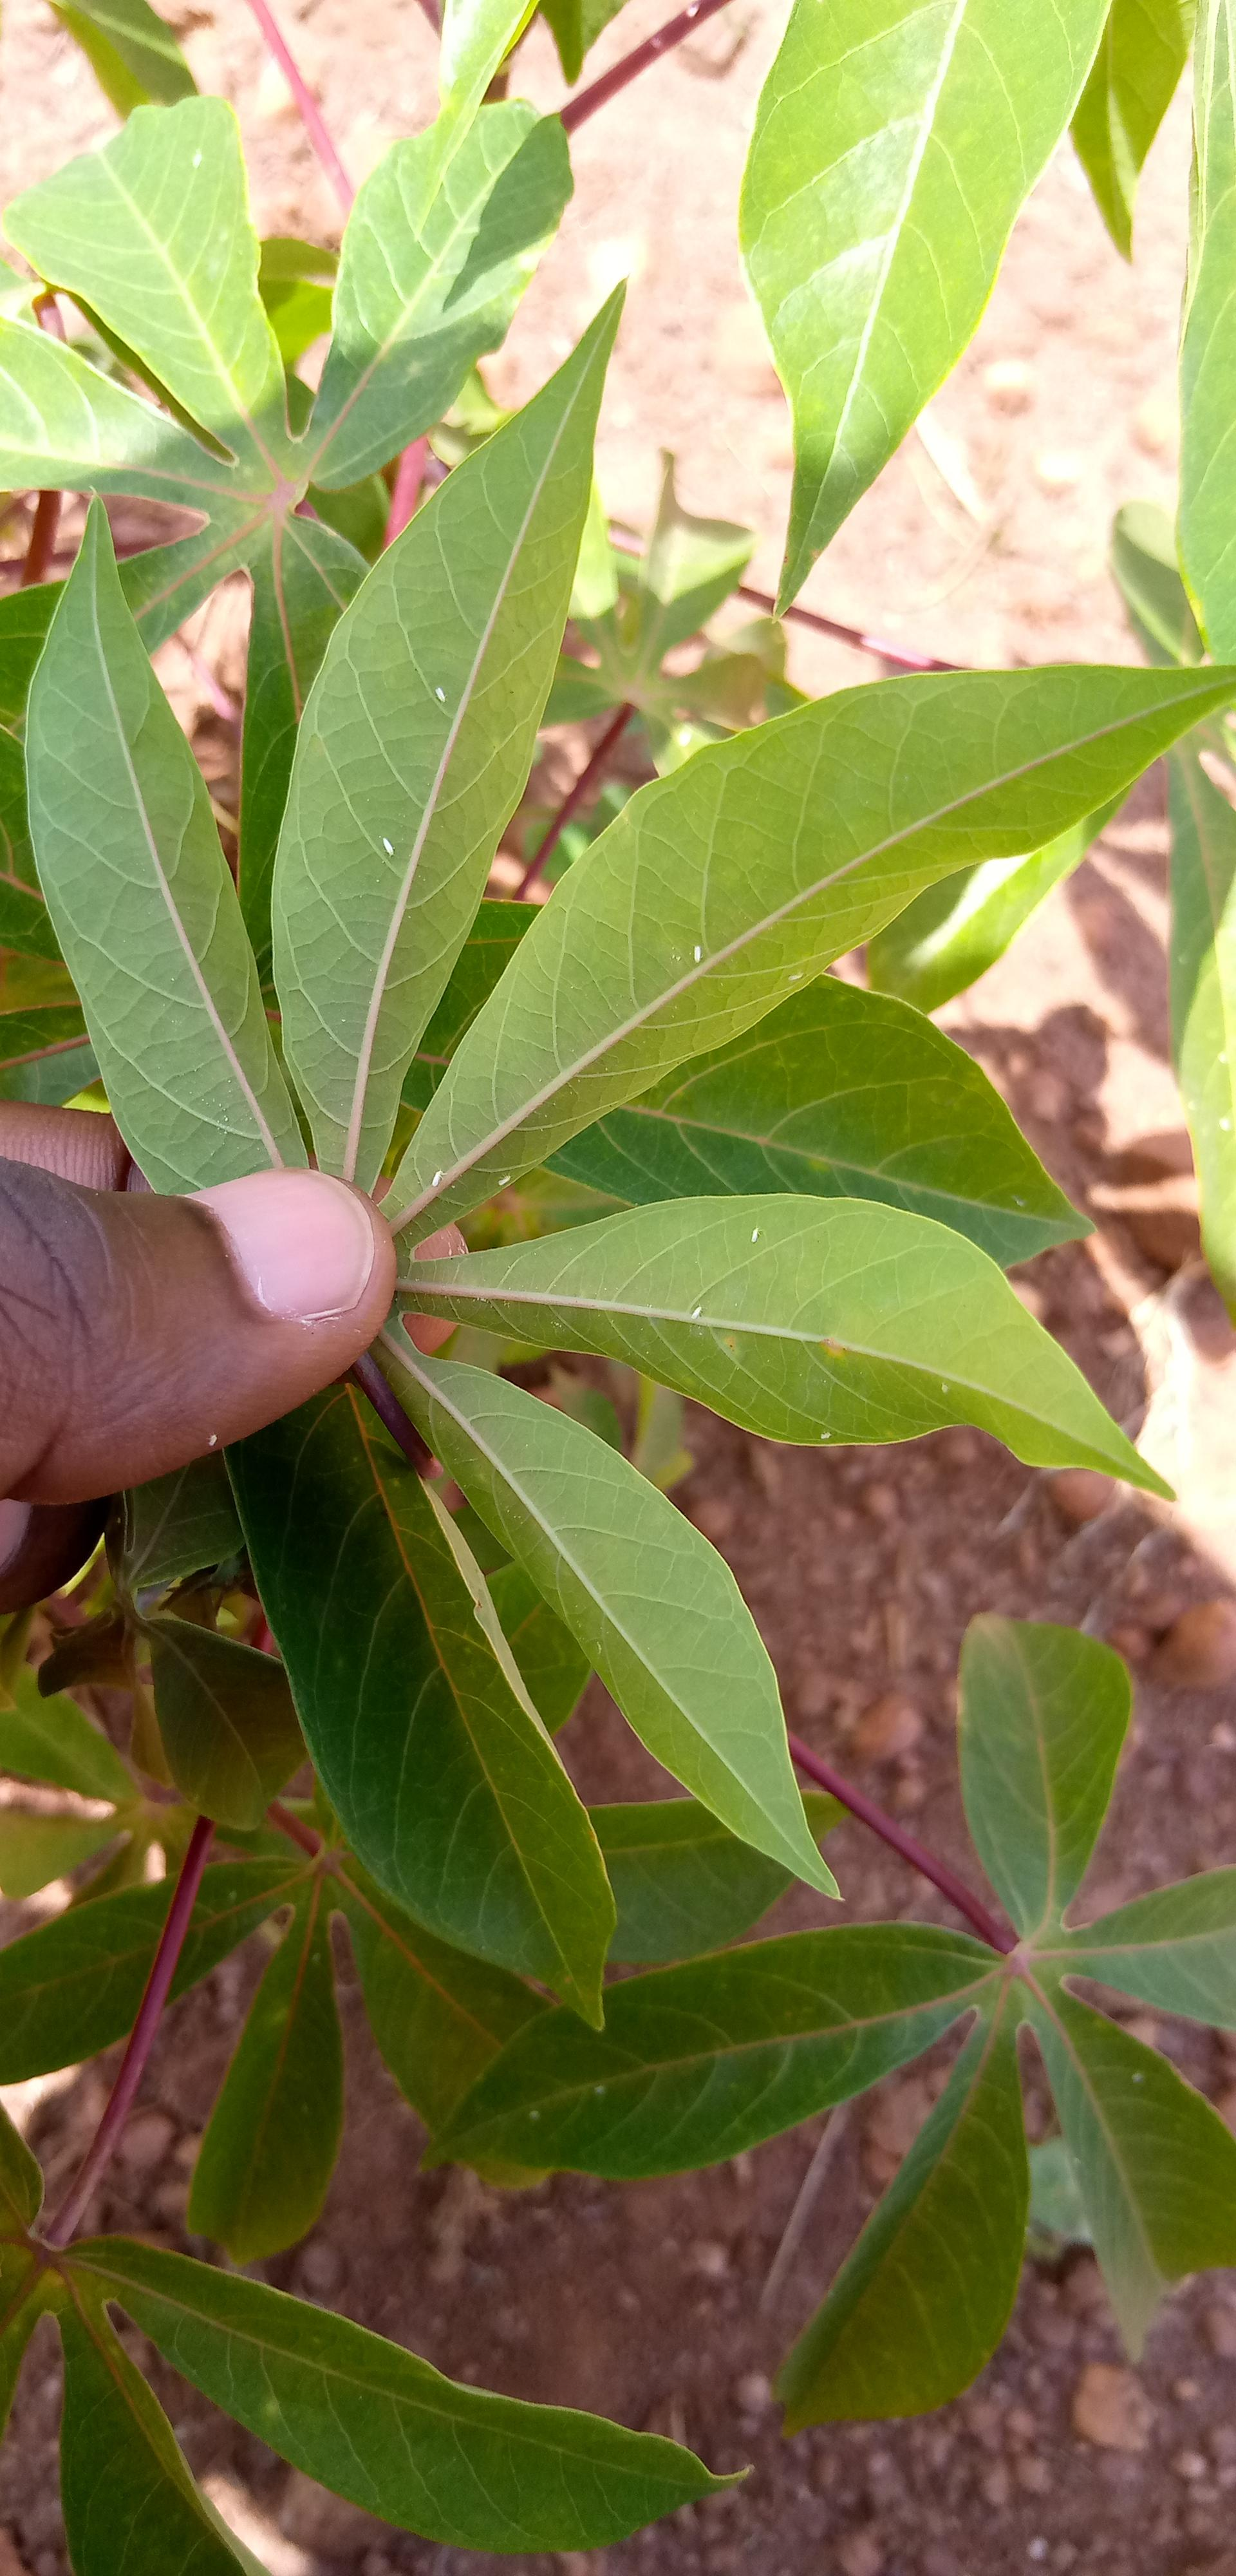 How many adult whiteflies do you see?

9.